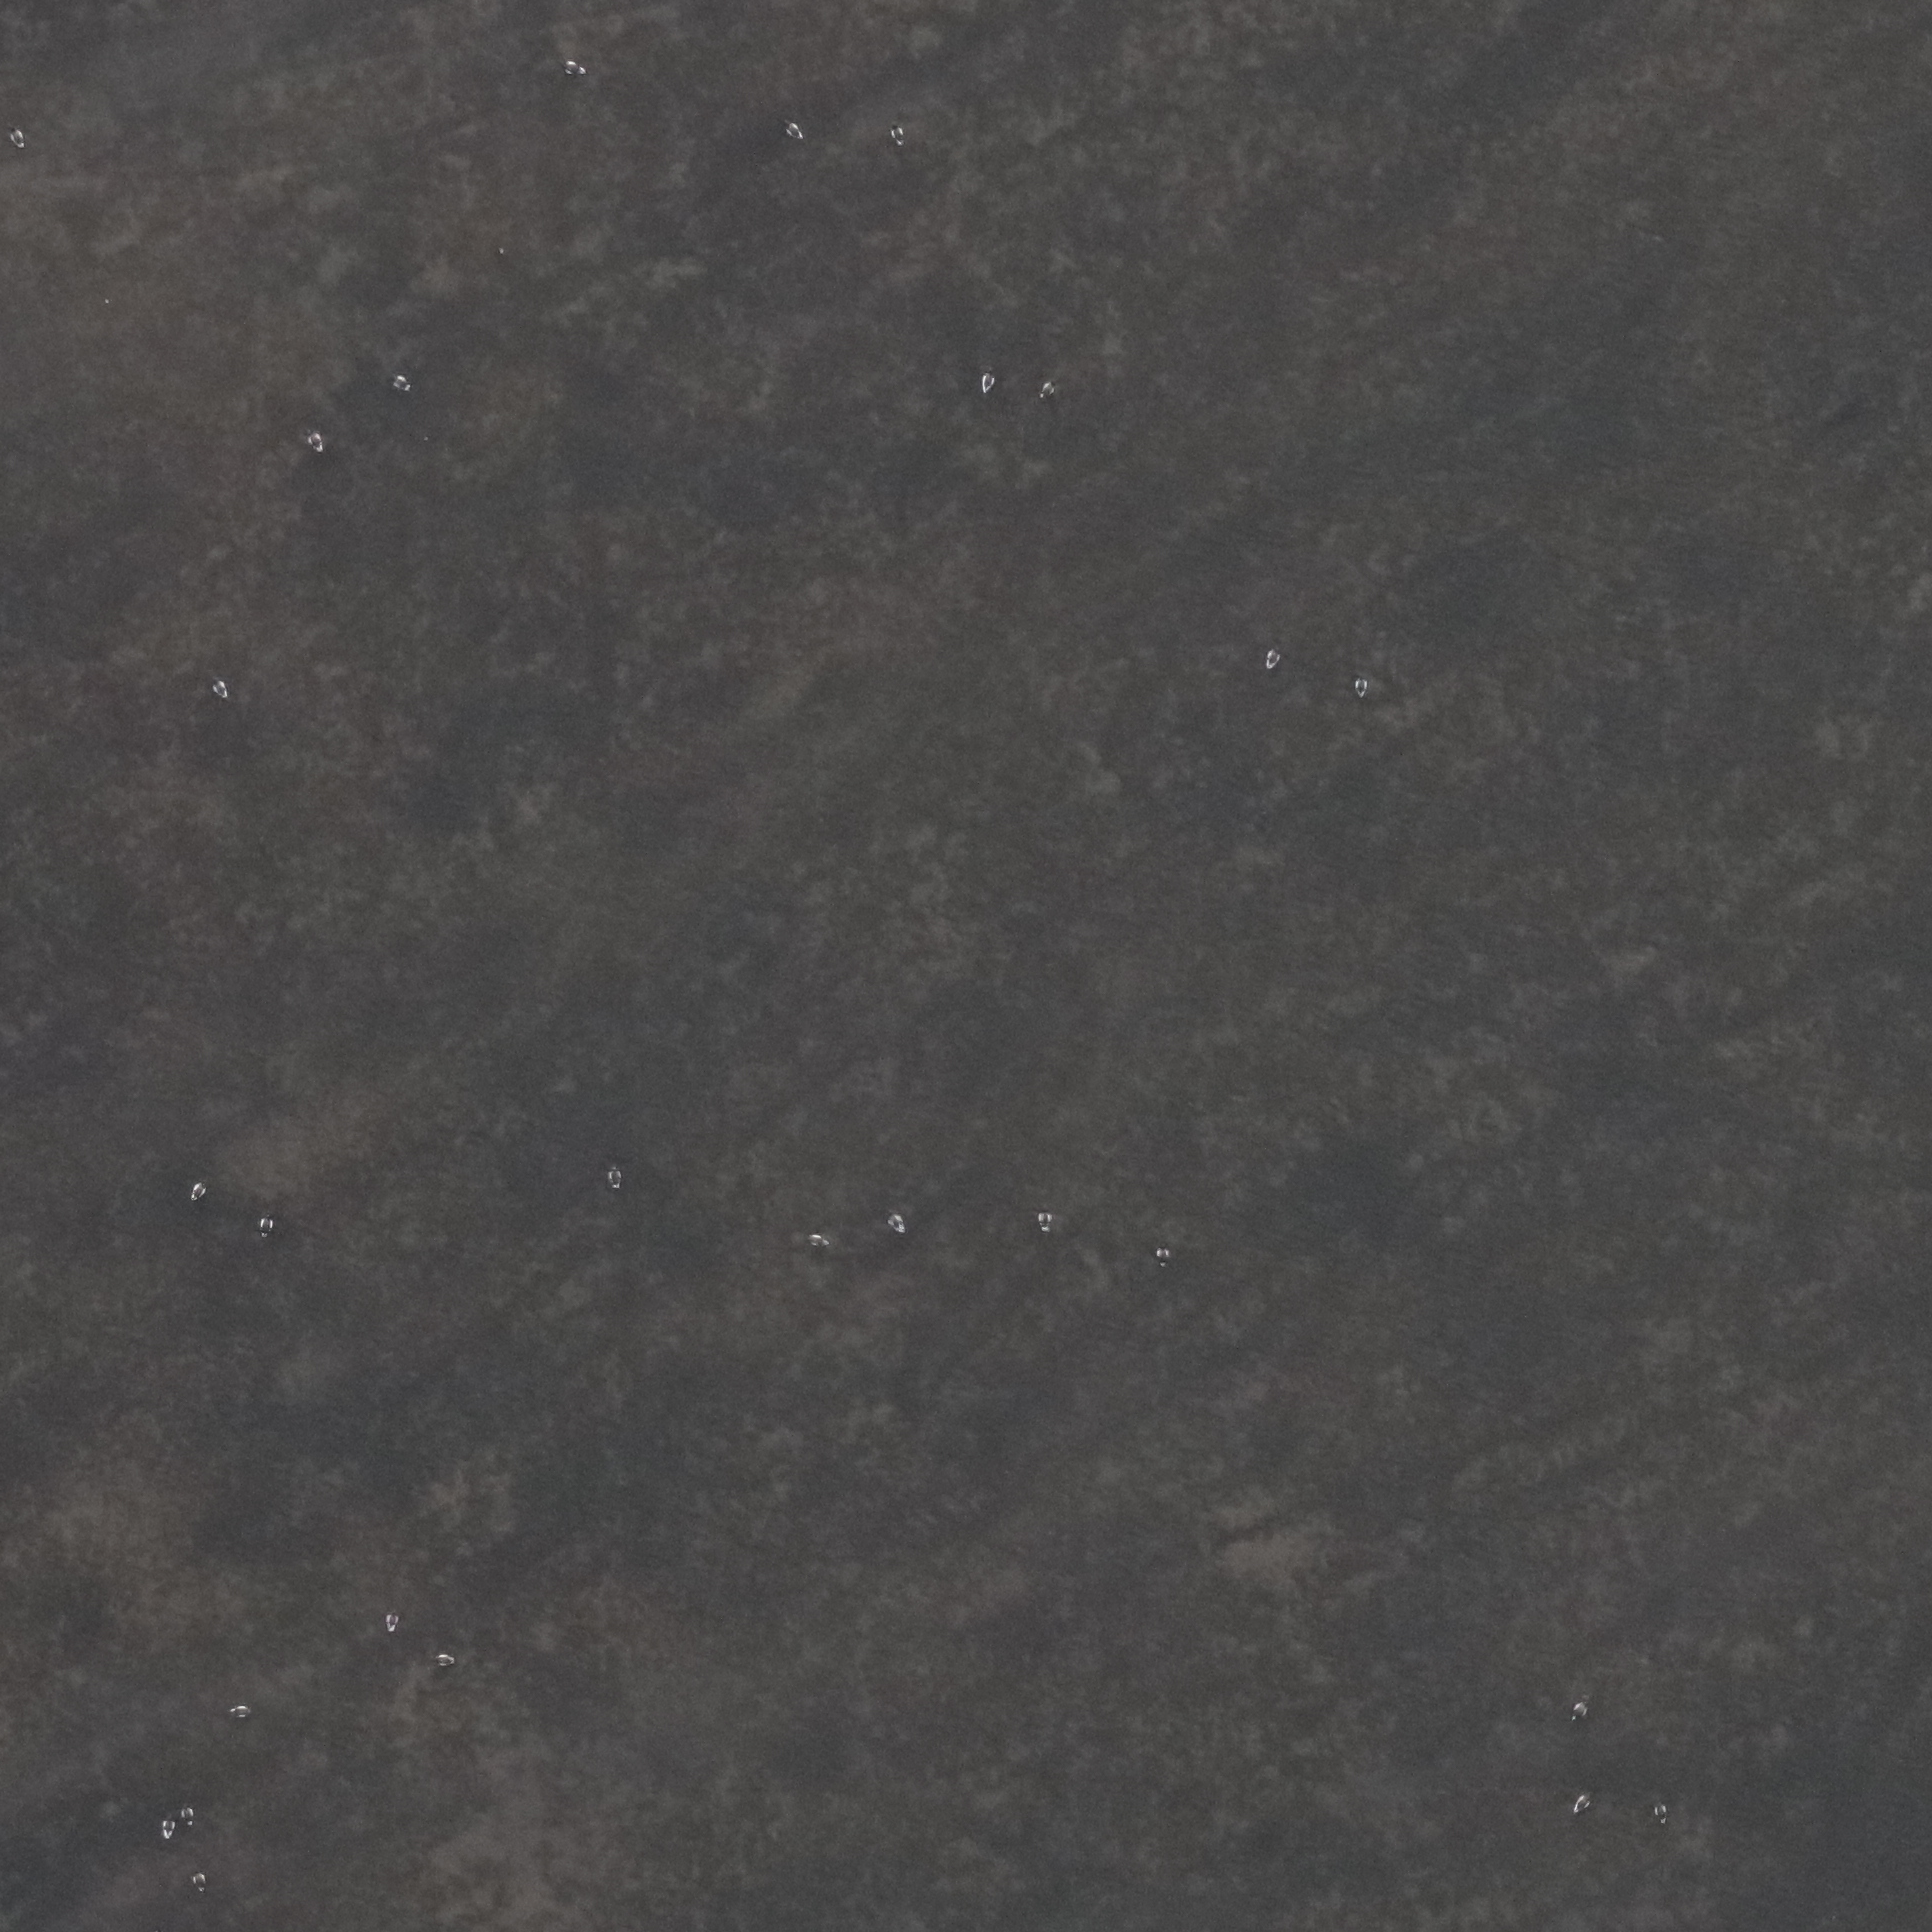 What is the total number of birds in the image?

27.